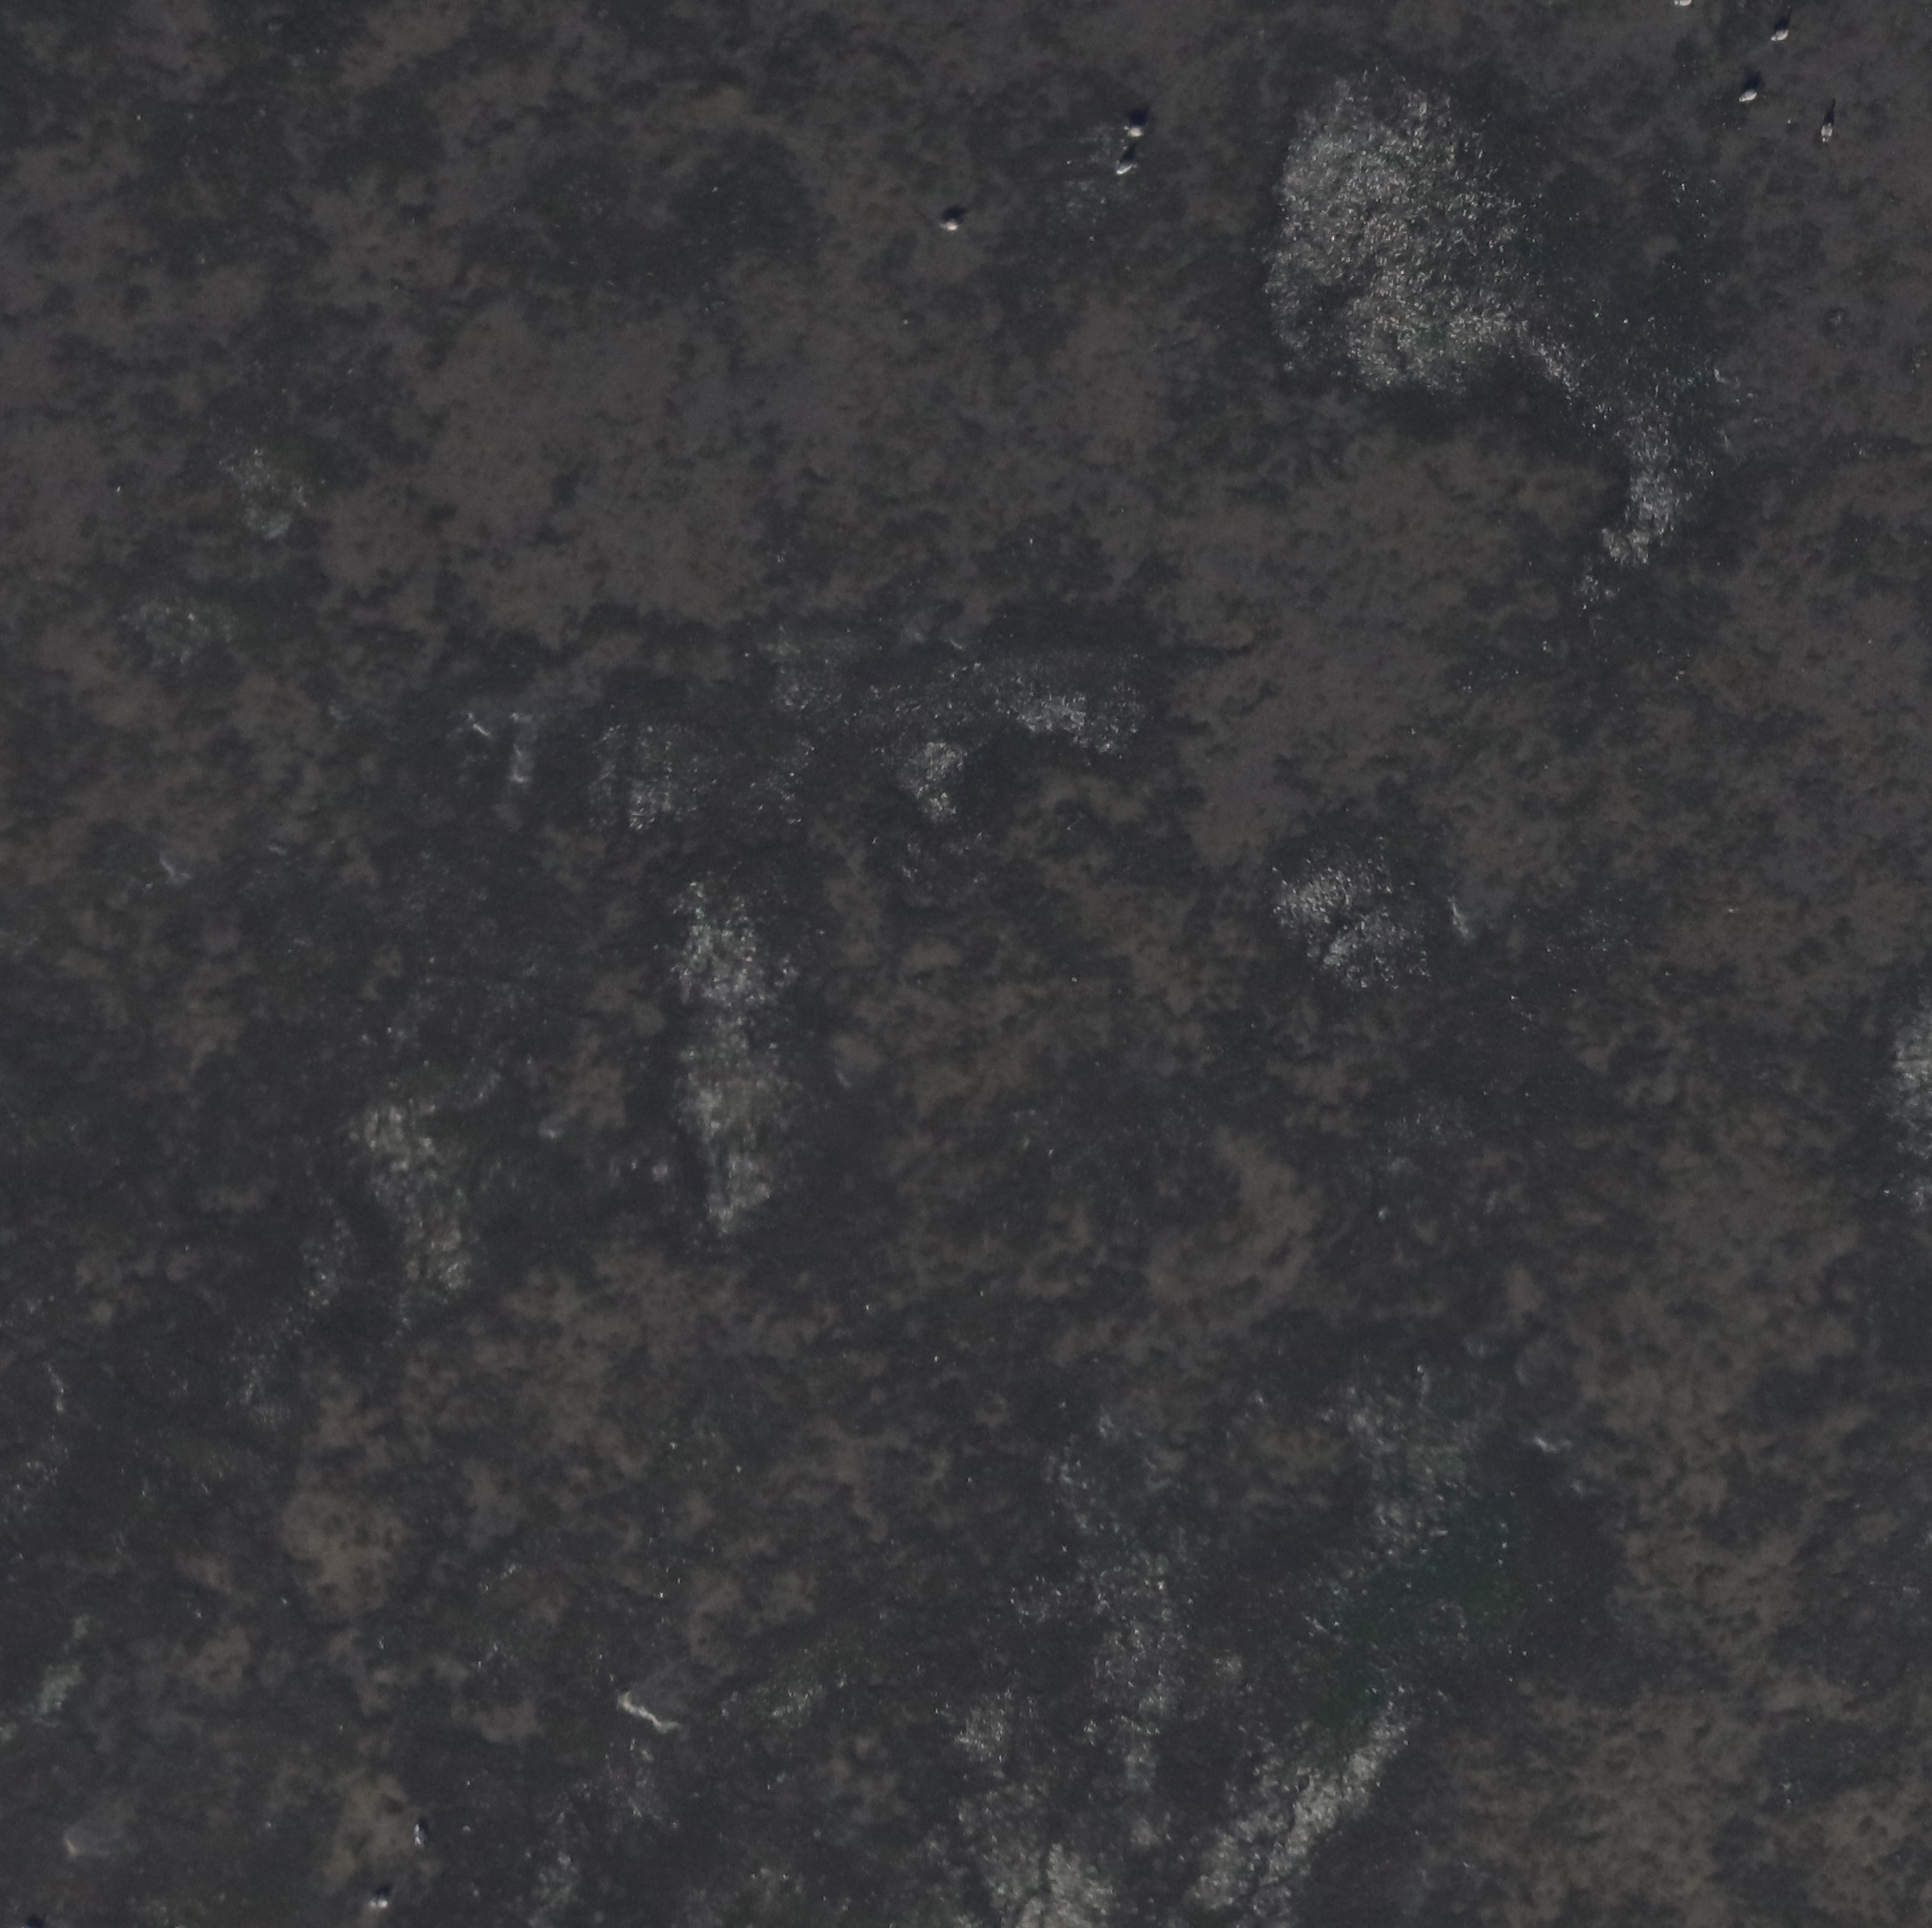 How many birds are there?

8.